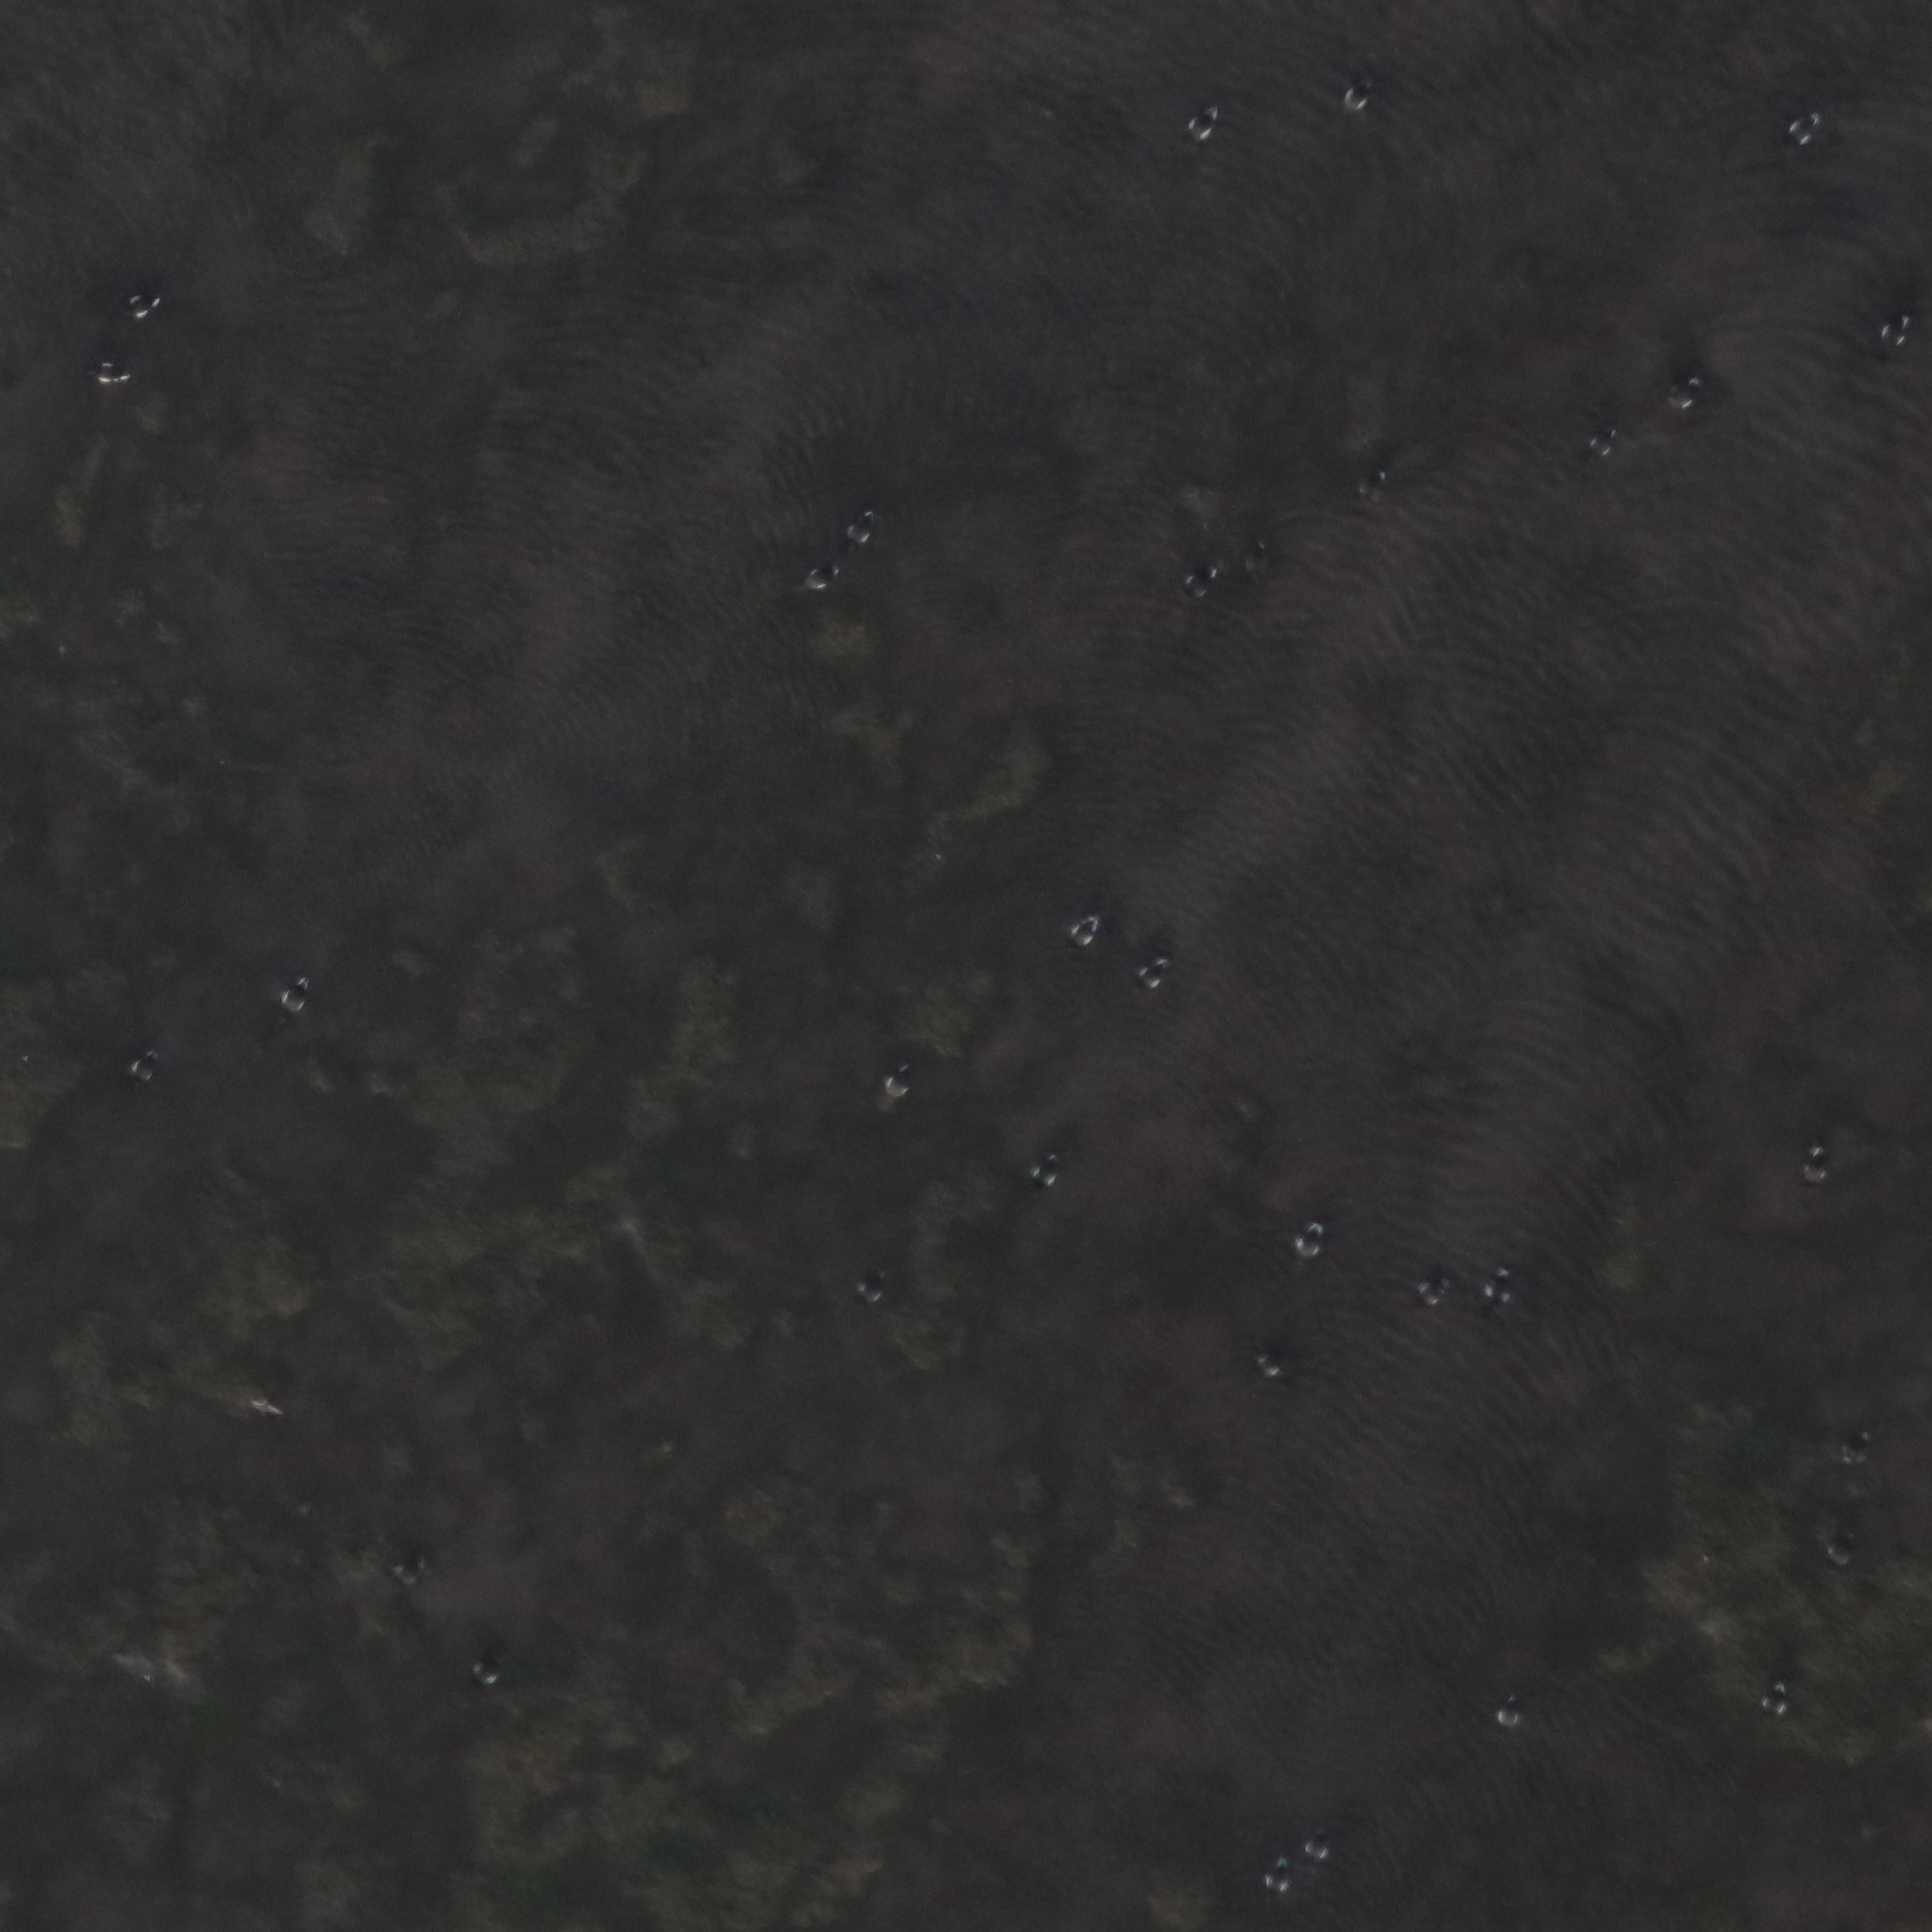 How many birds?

30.